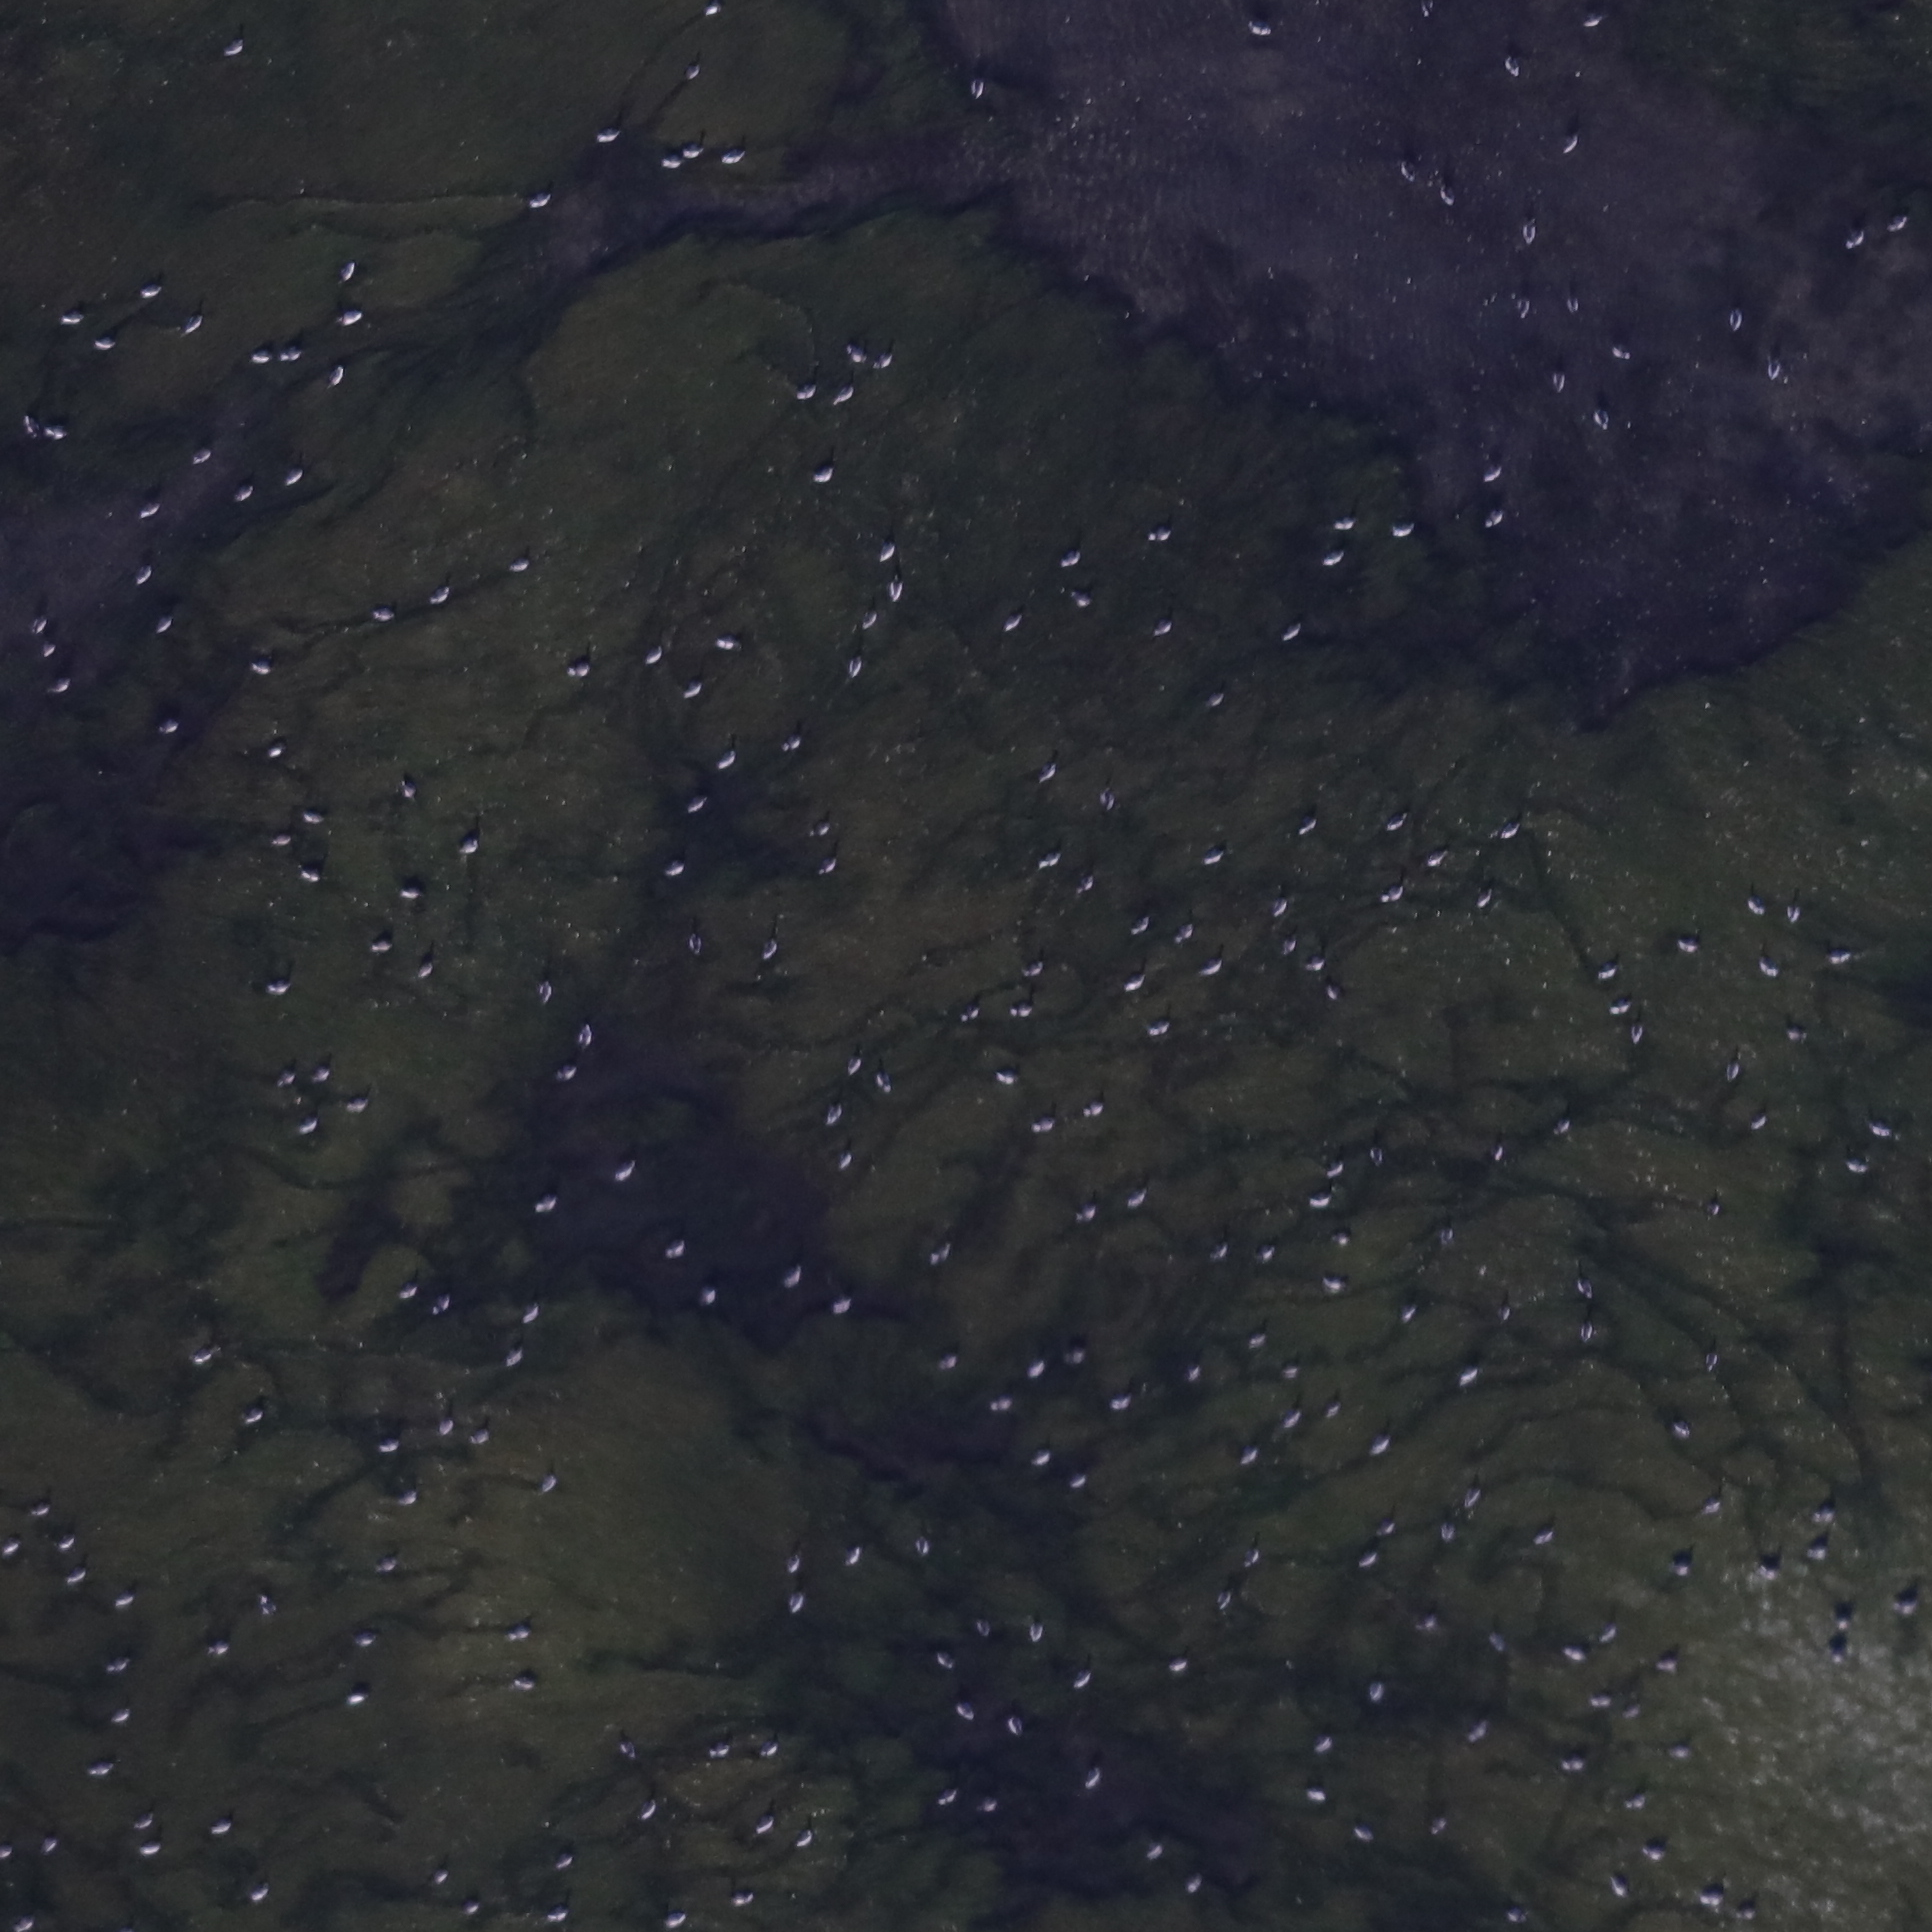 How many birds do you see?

283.